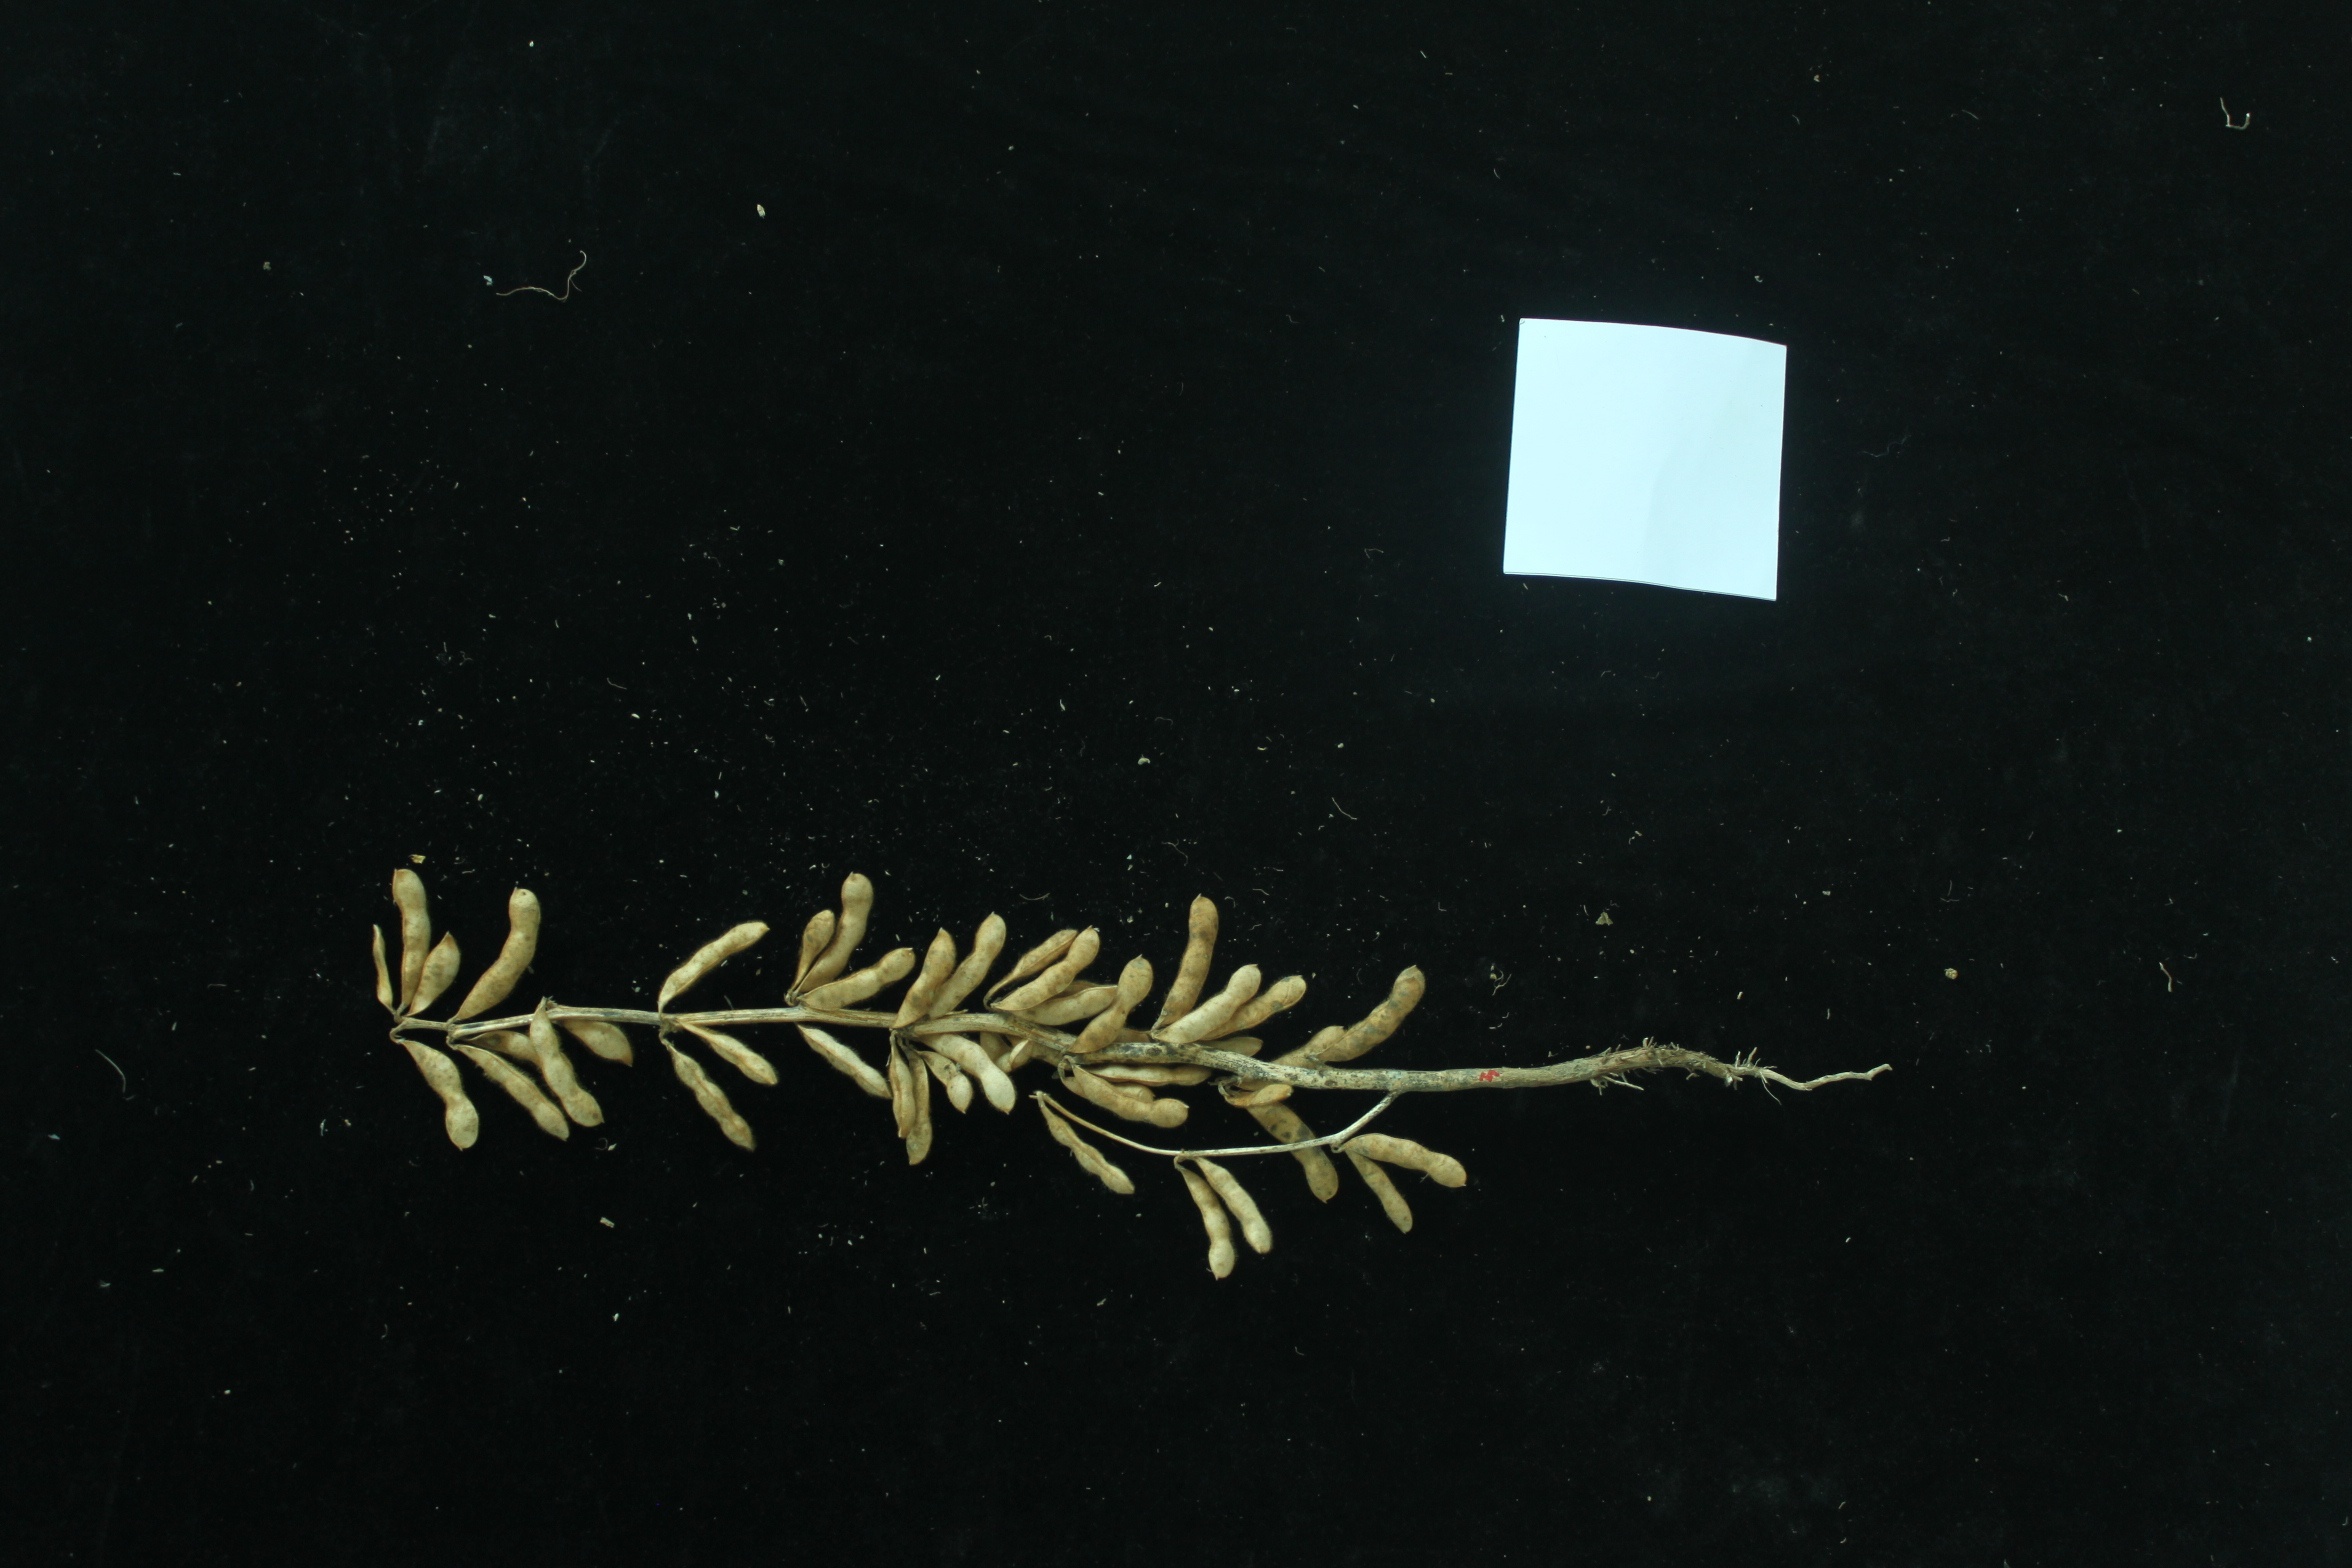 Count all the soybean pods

41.